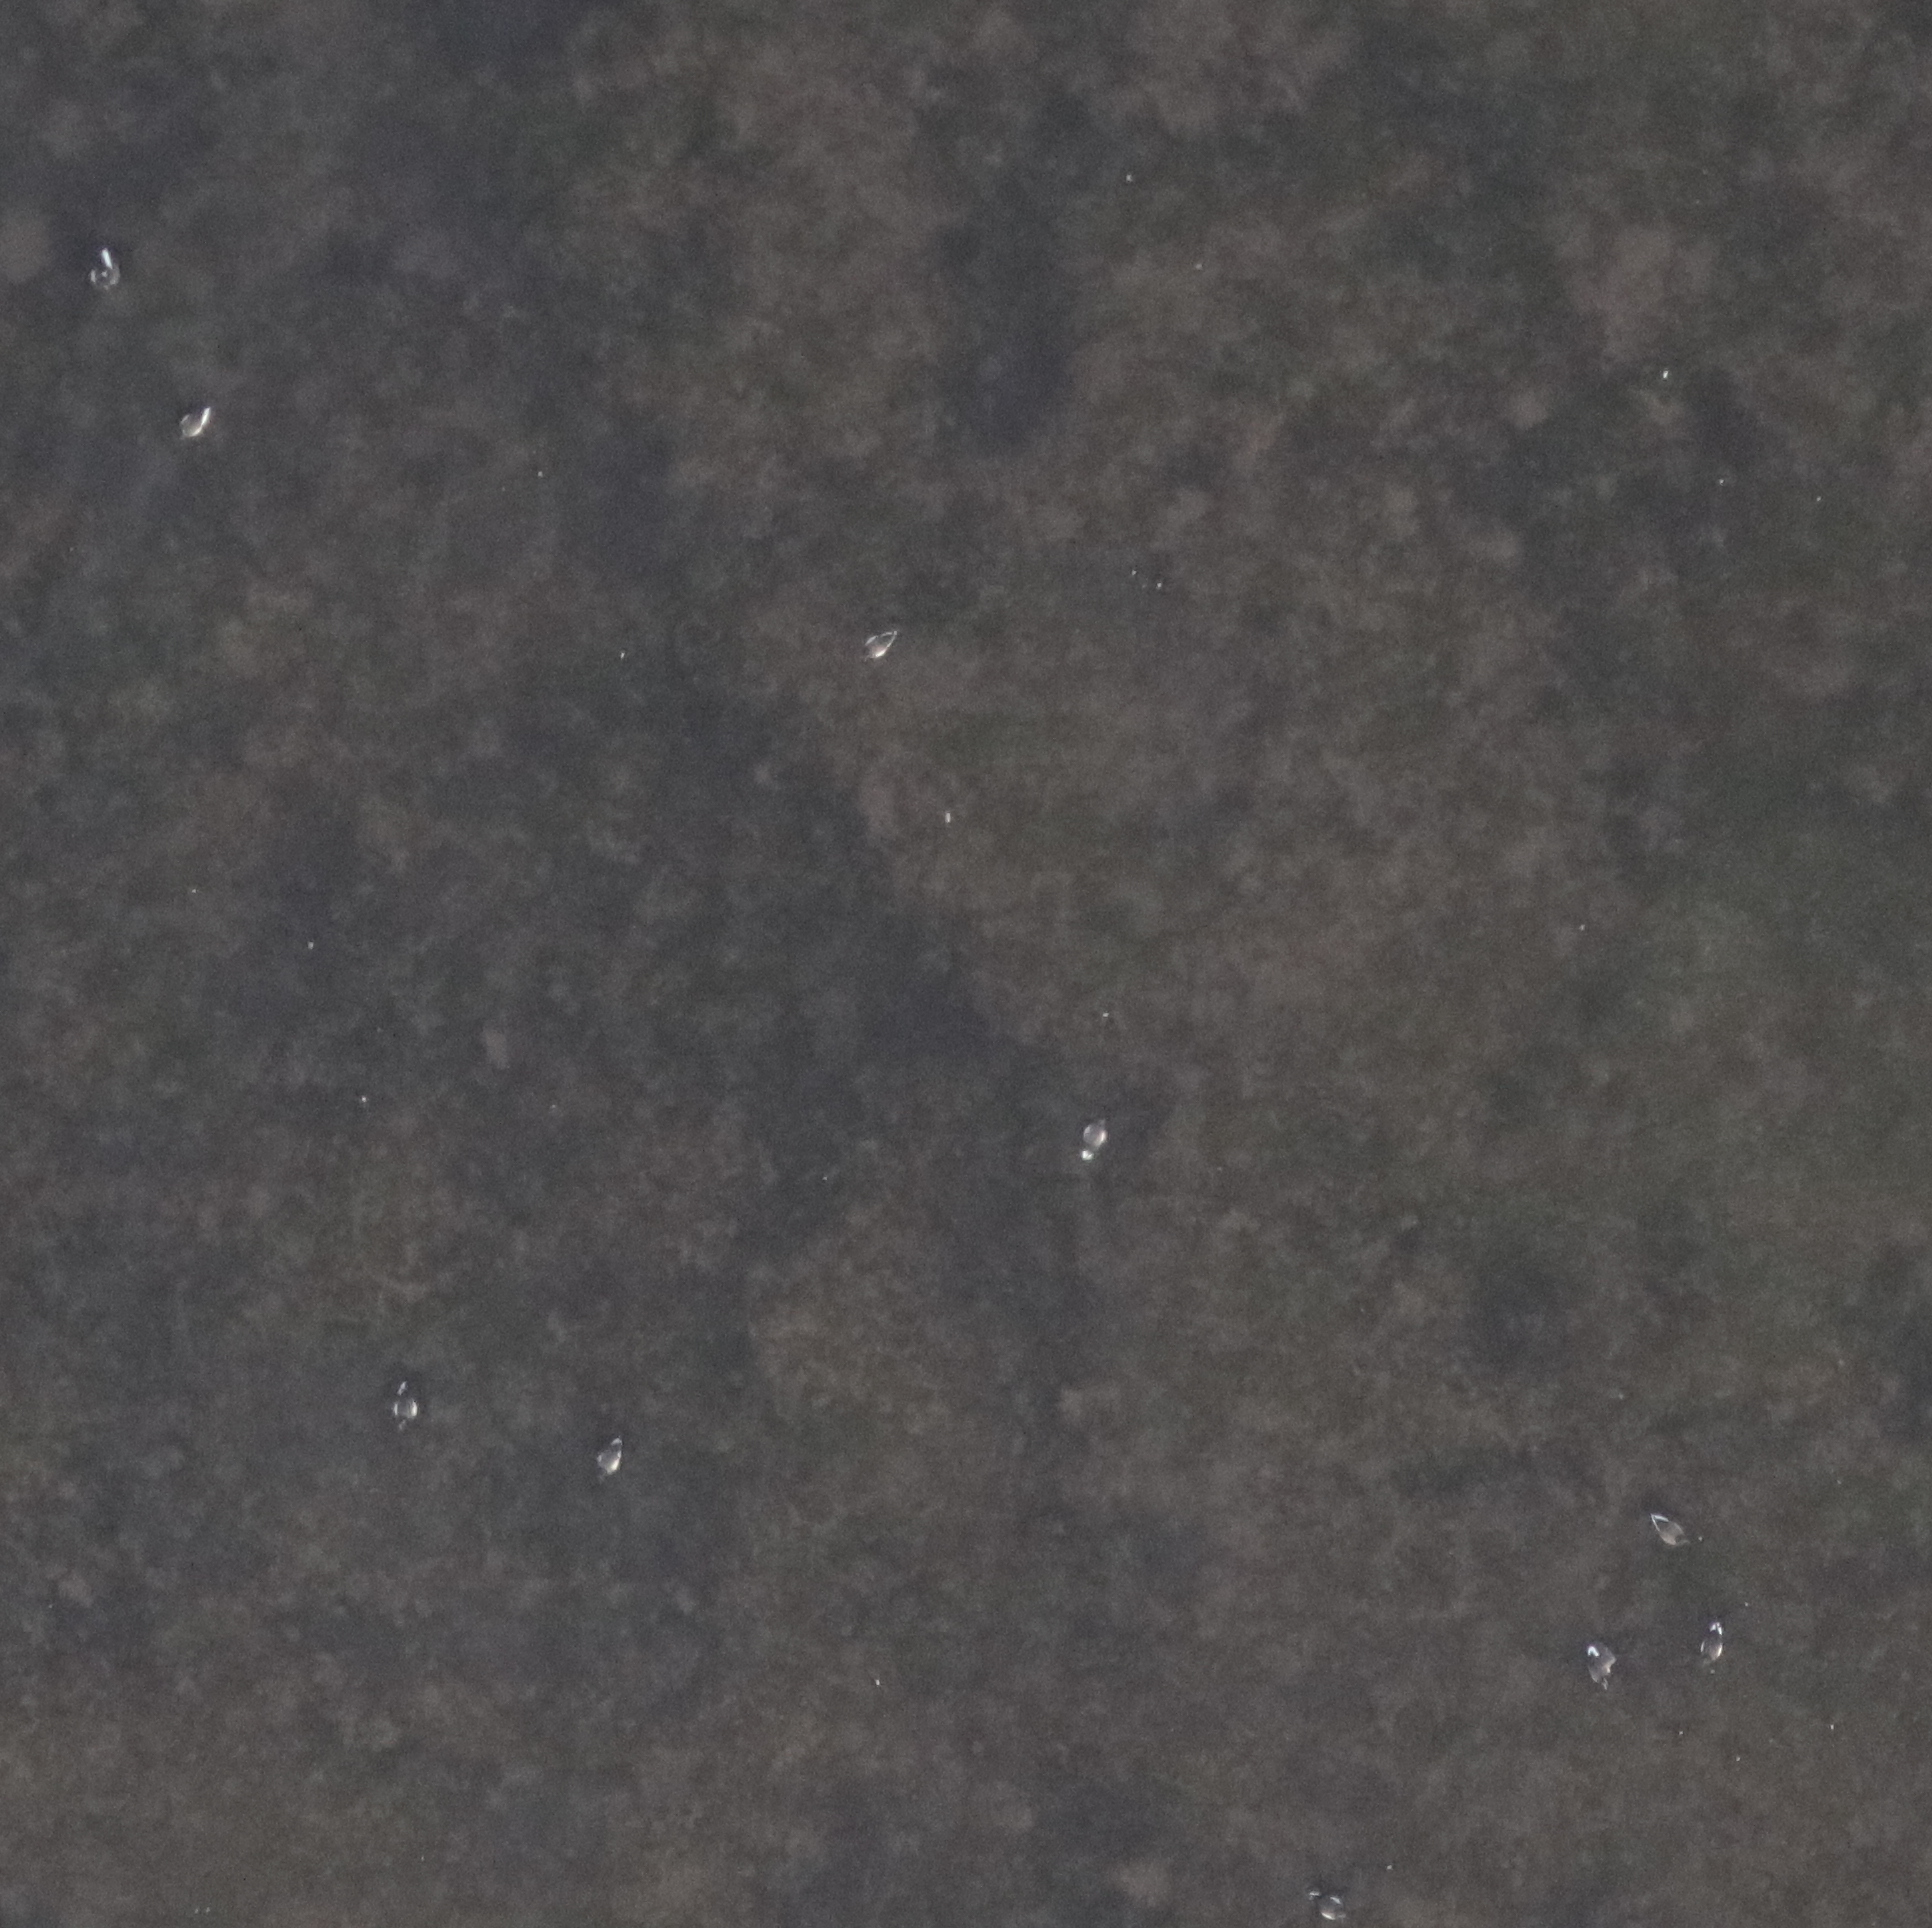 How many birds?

10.